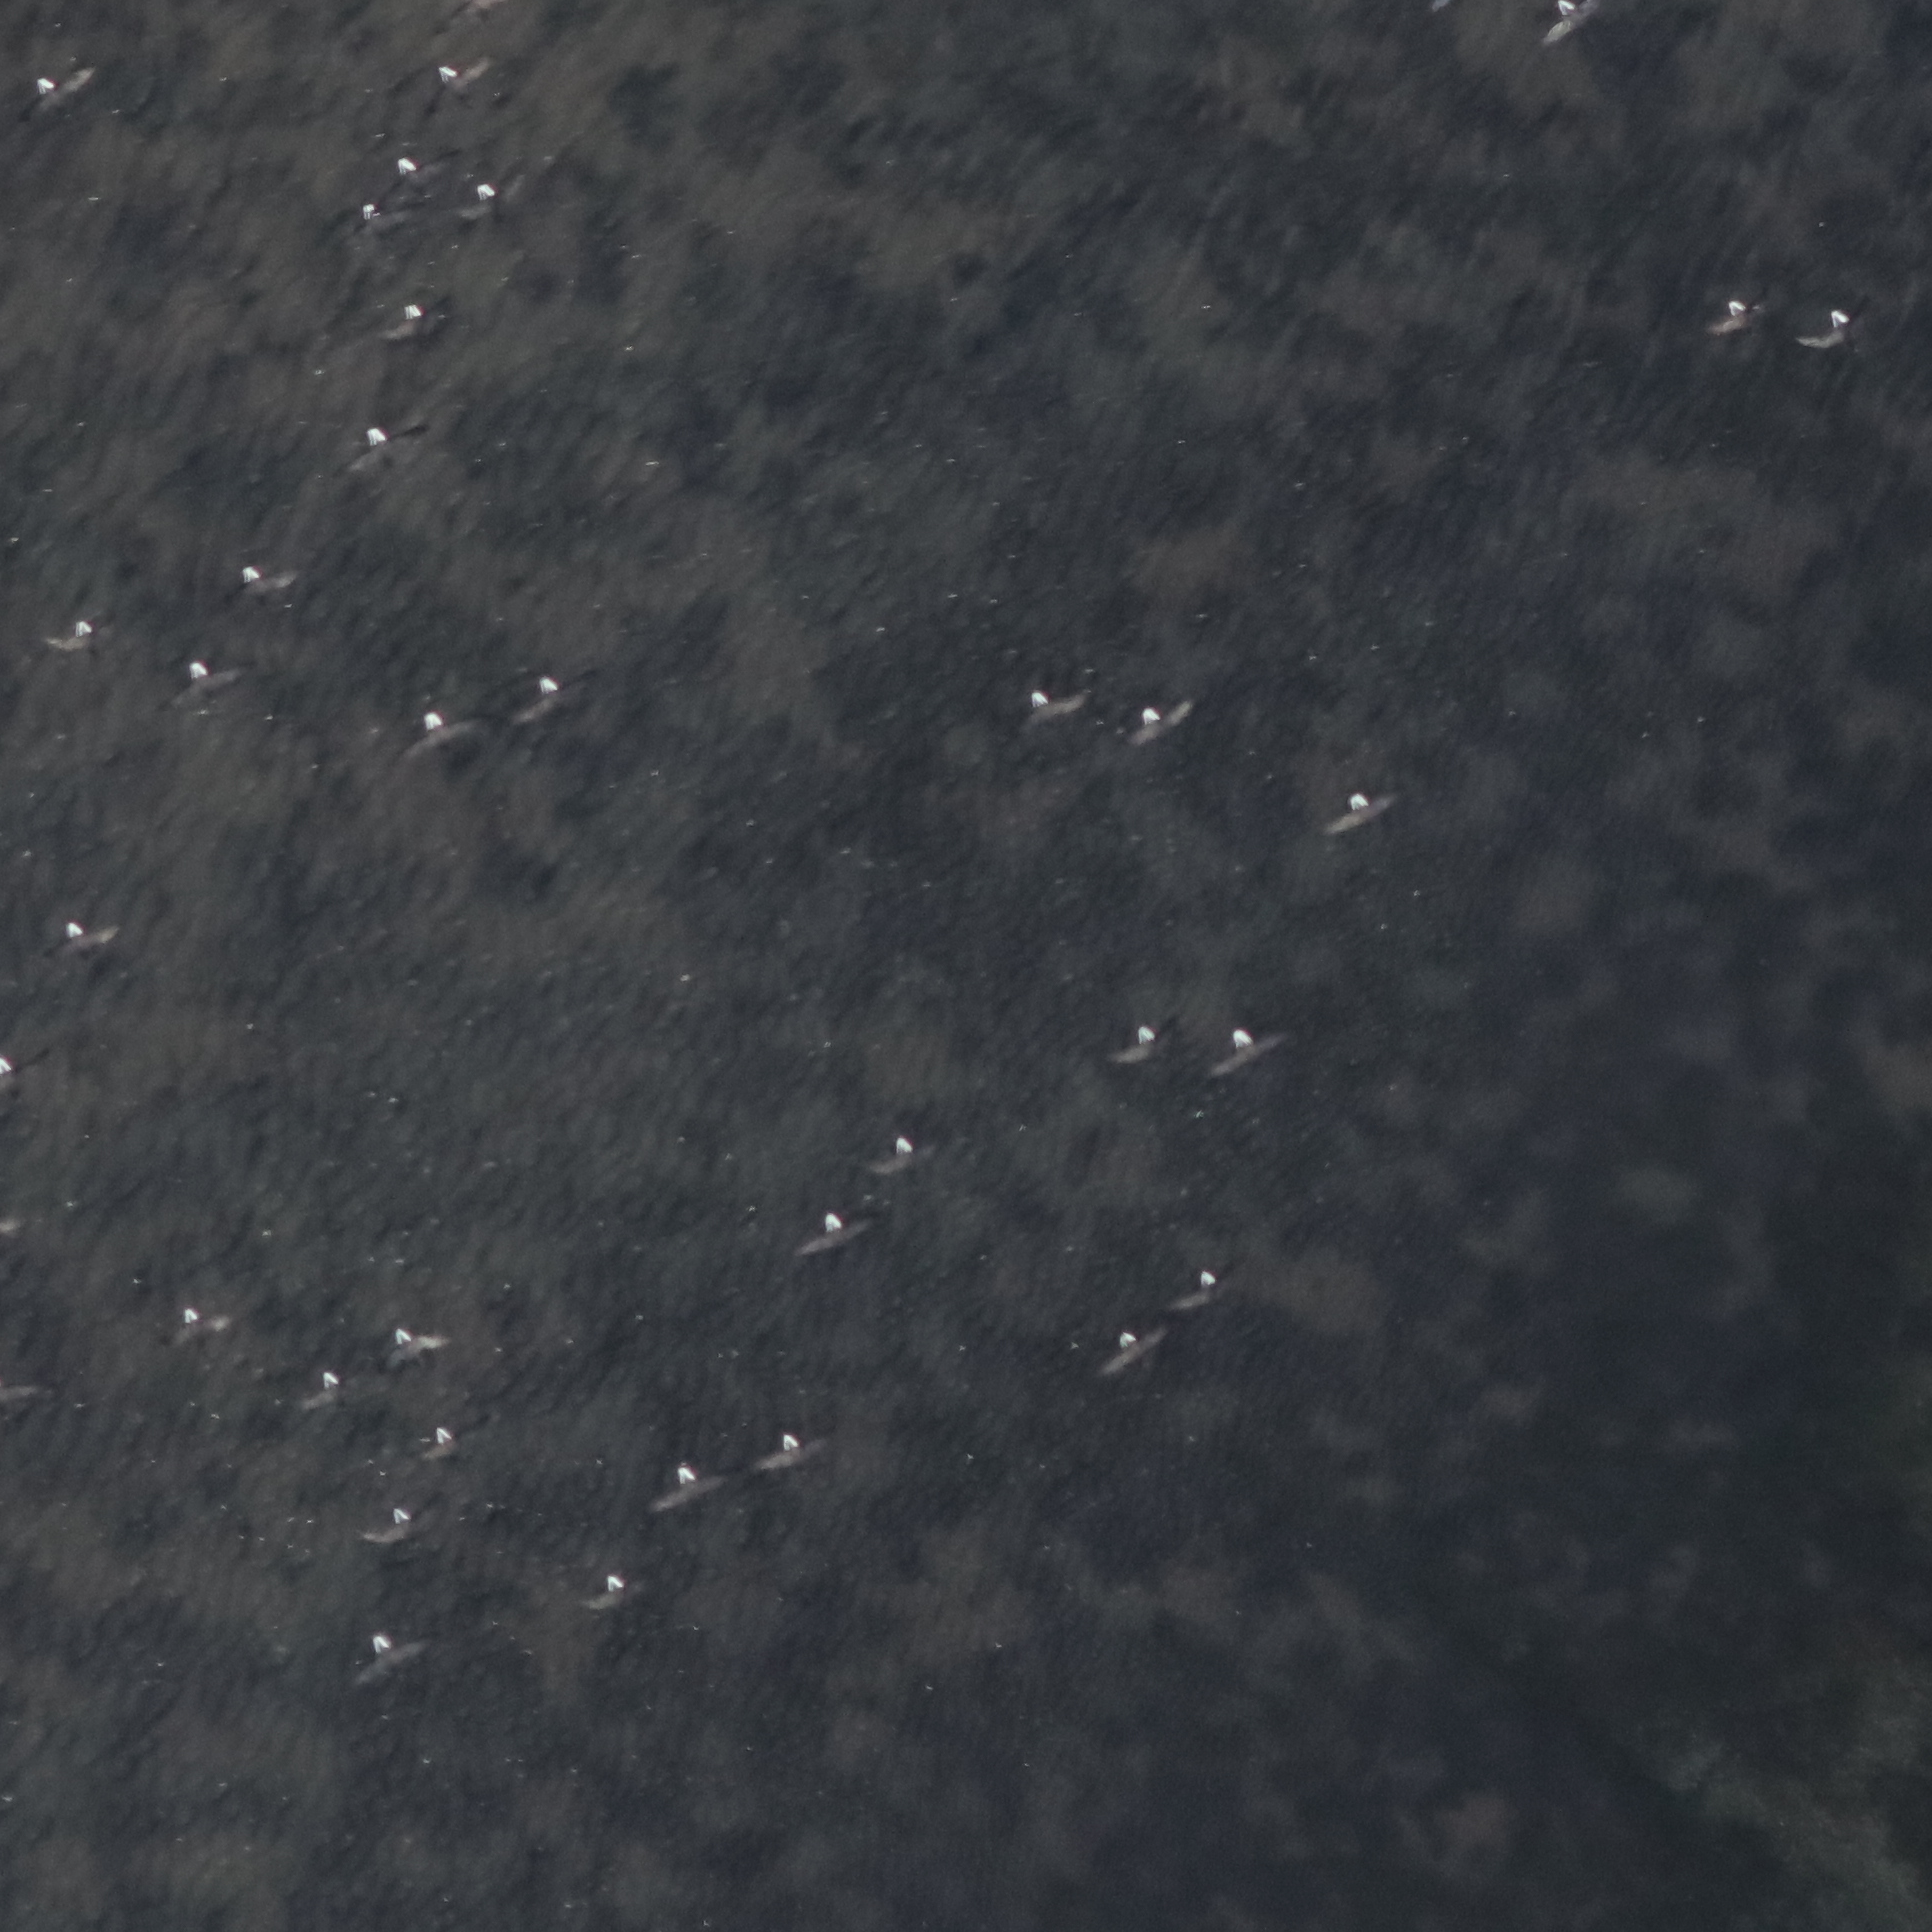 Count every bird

37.